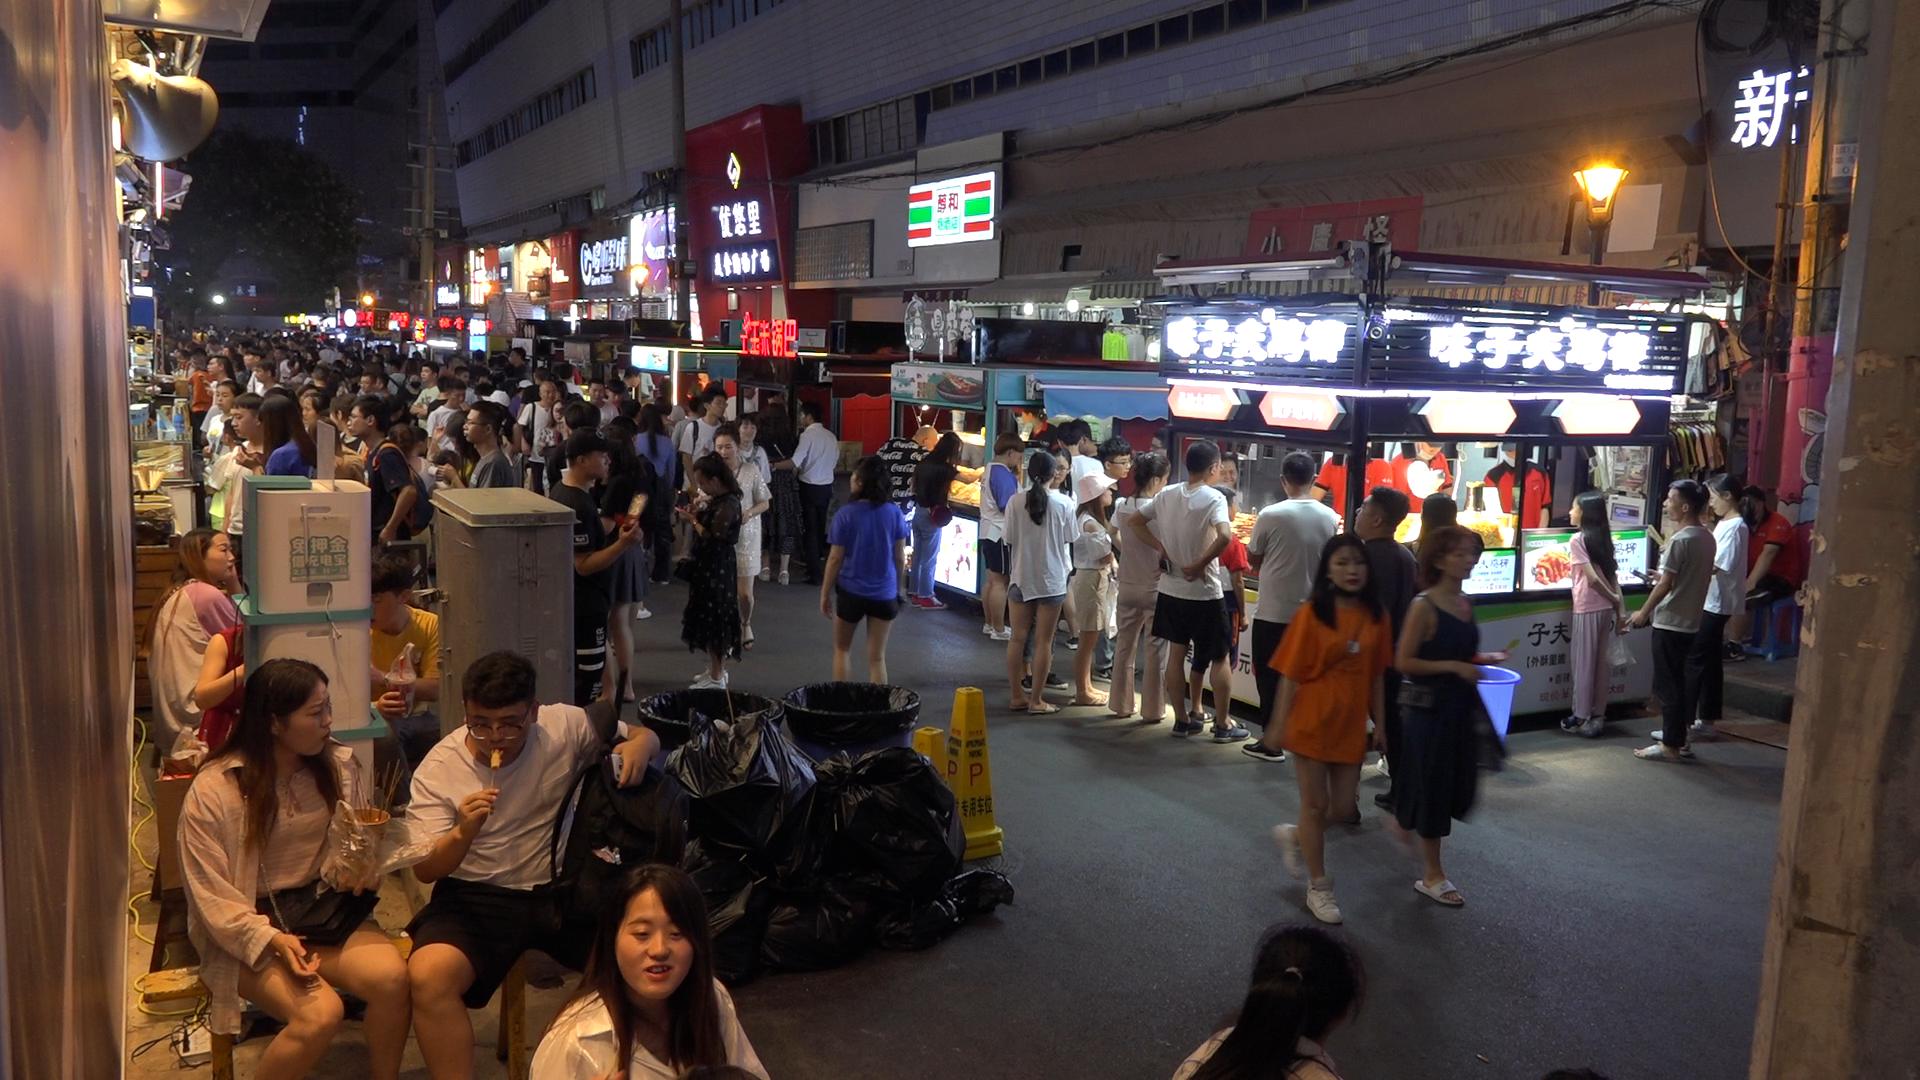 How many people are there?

135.